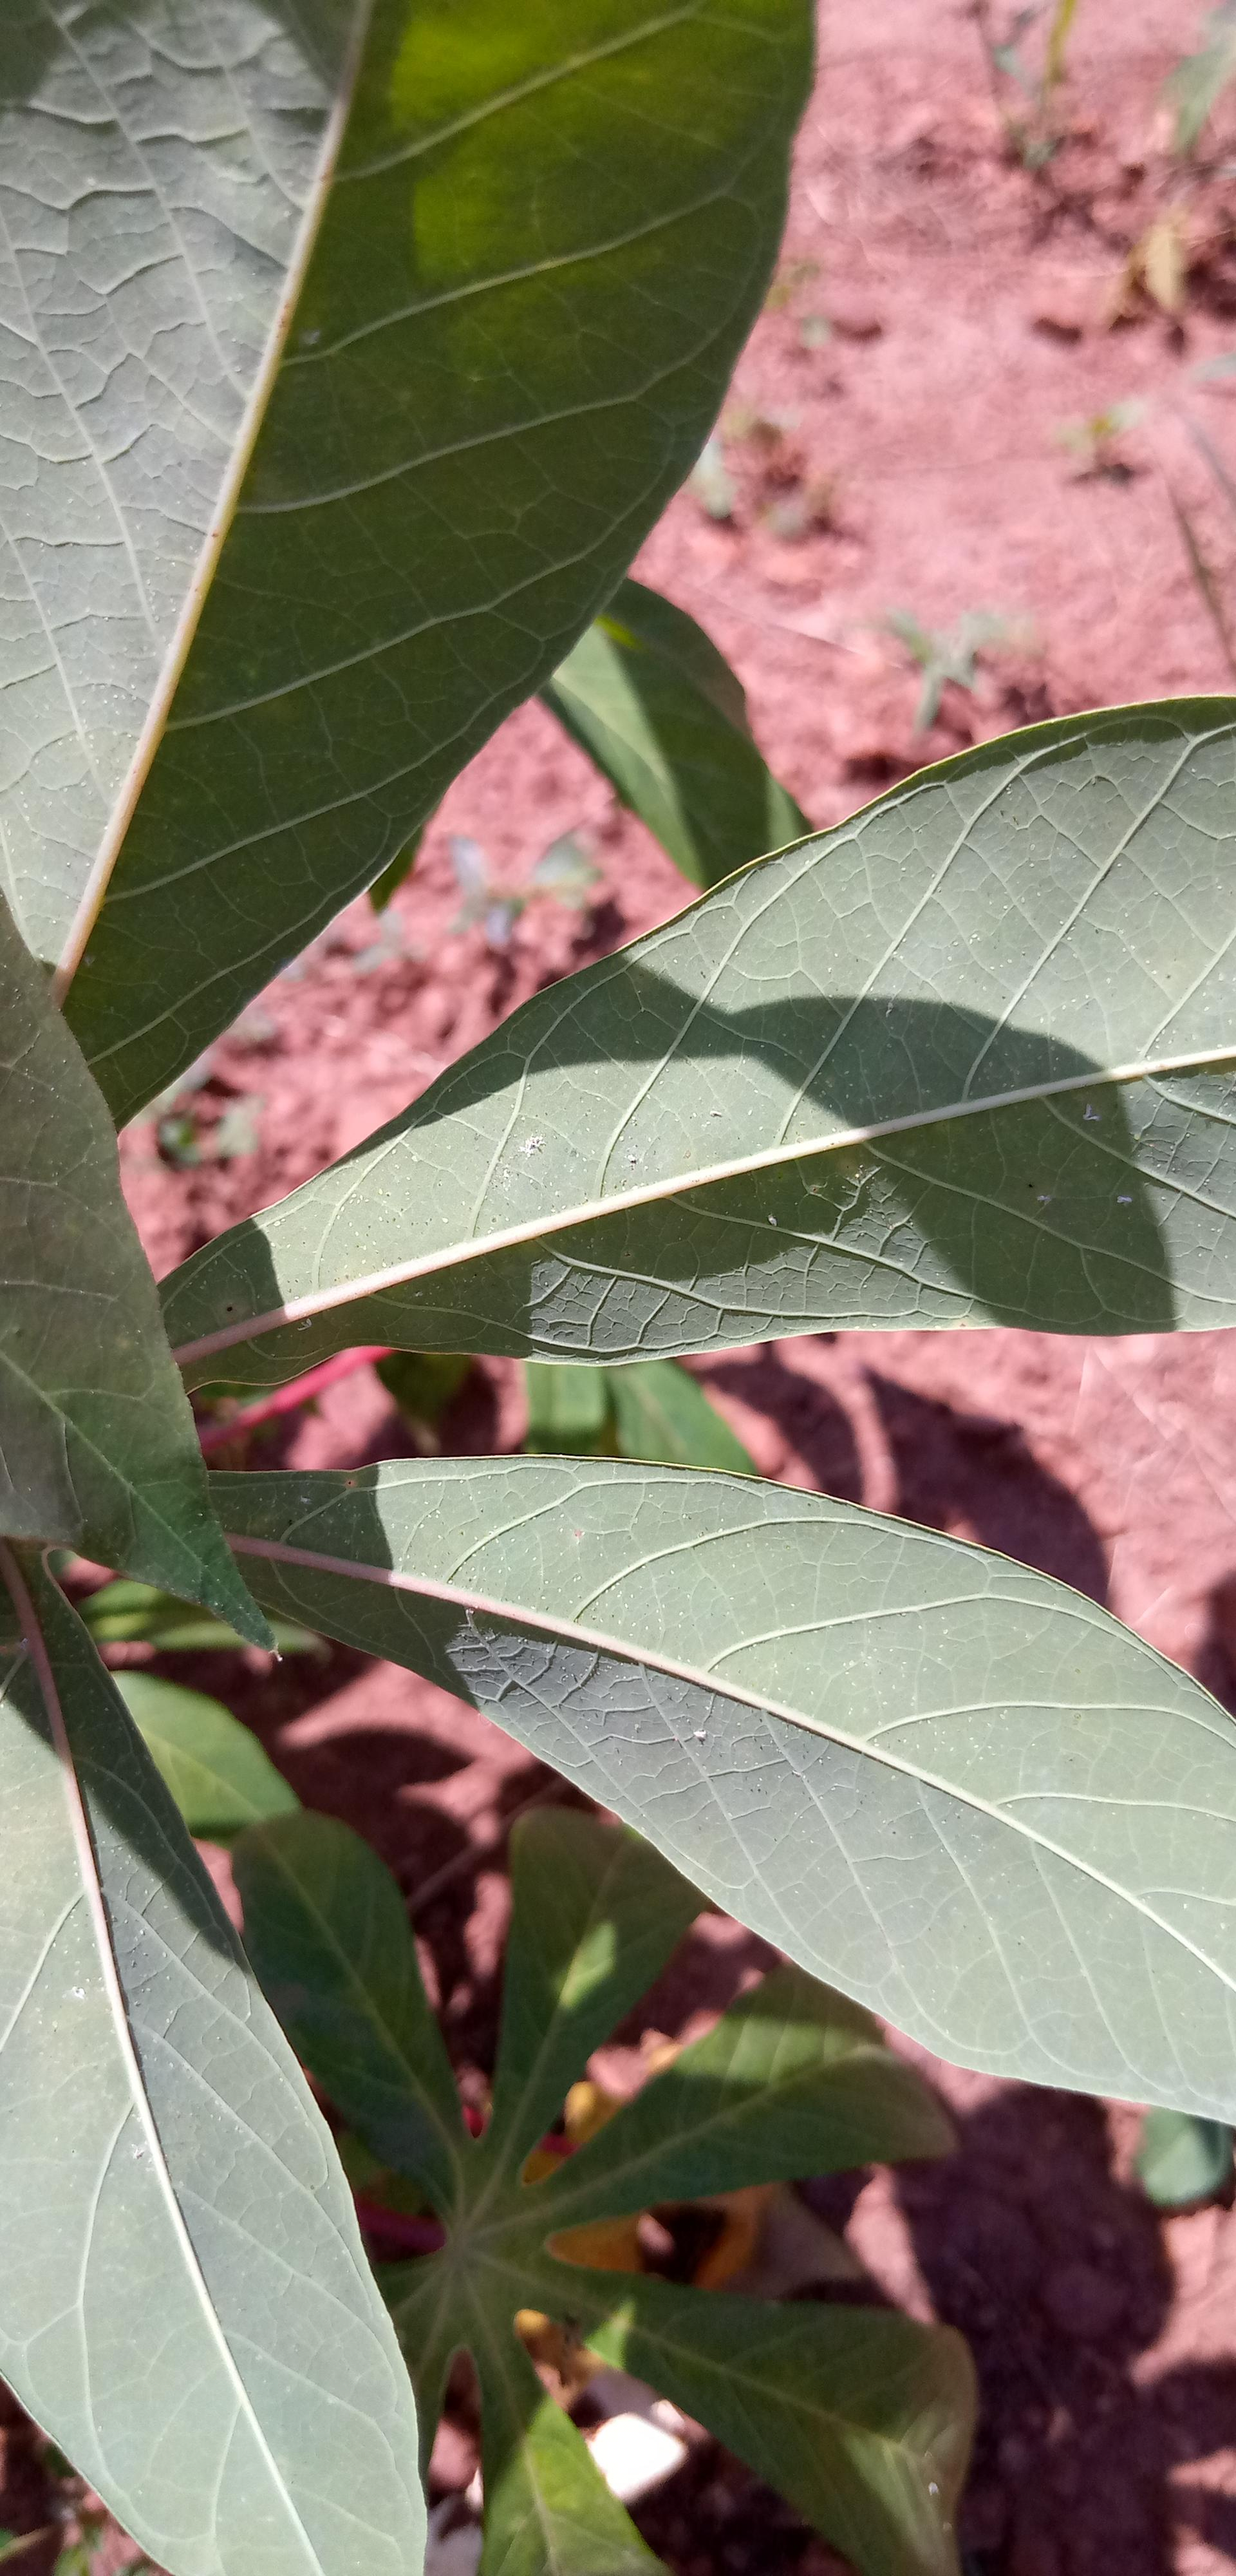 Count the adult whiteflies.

2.